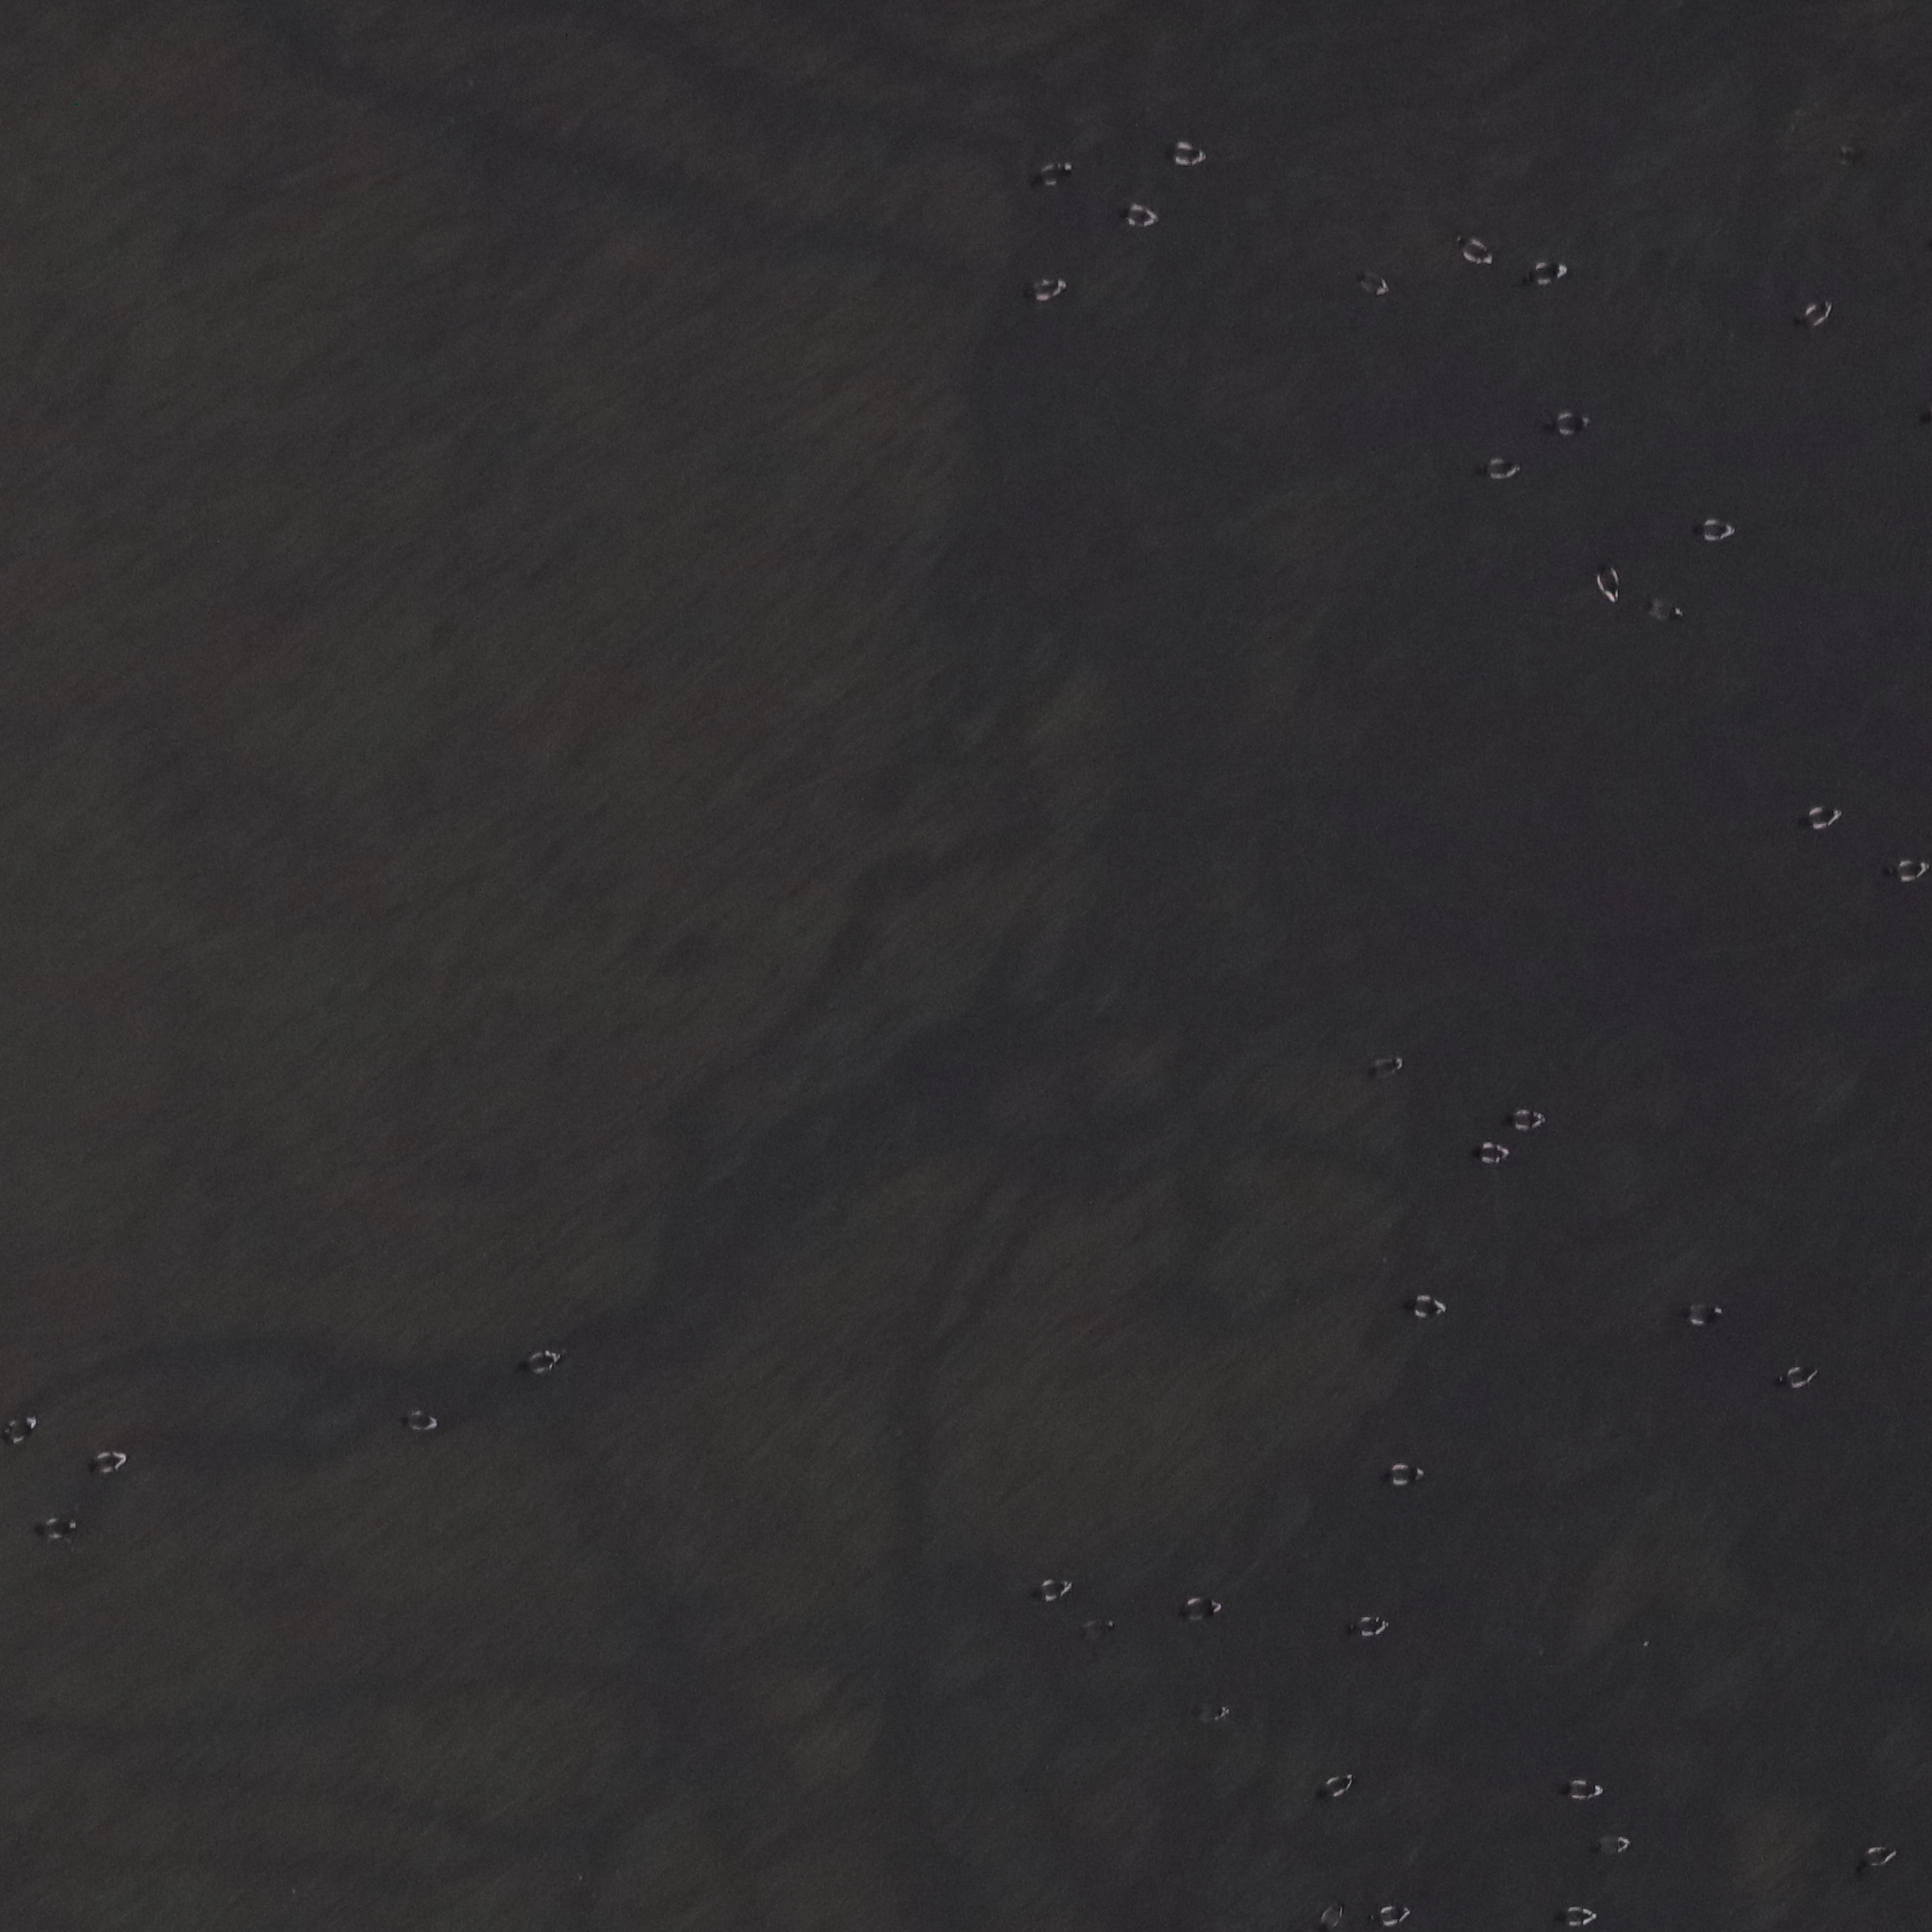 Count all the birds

39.